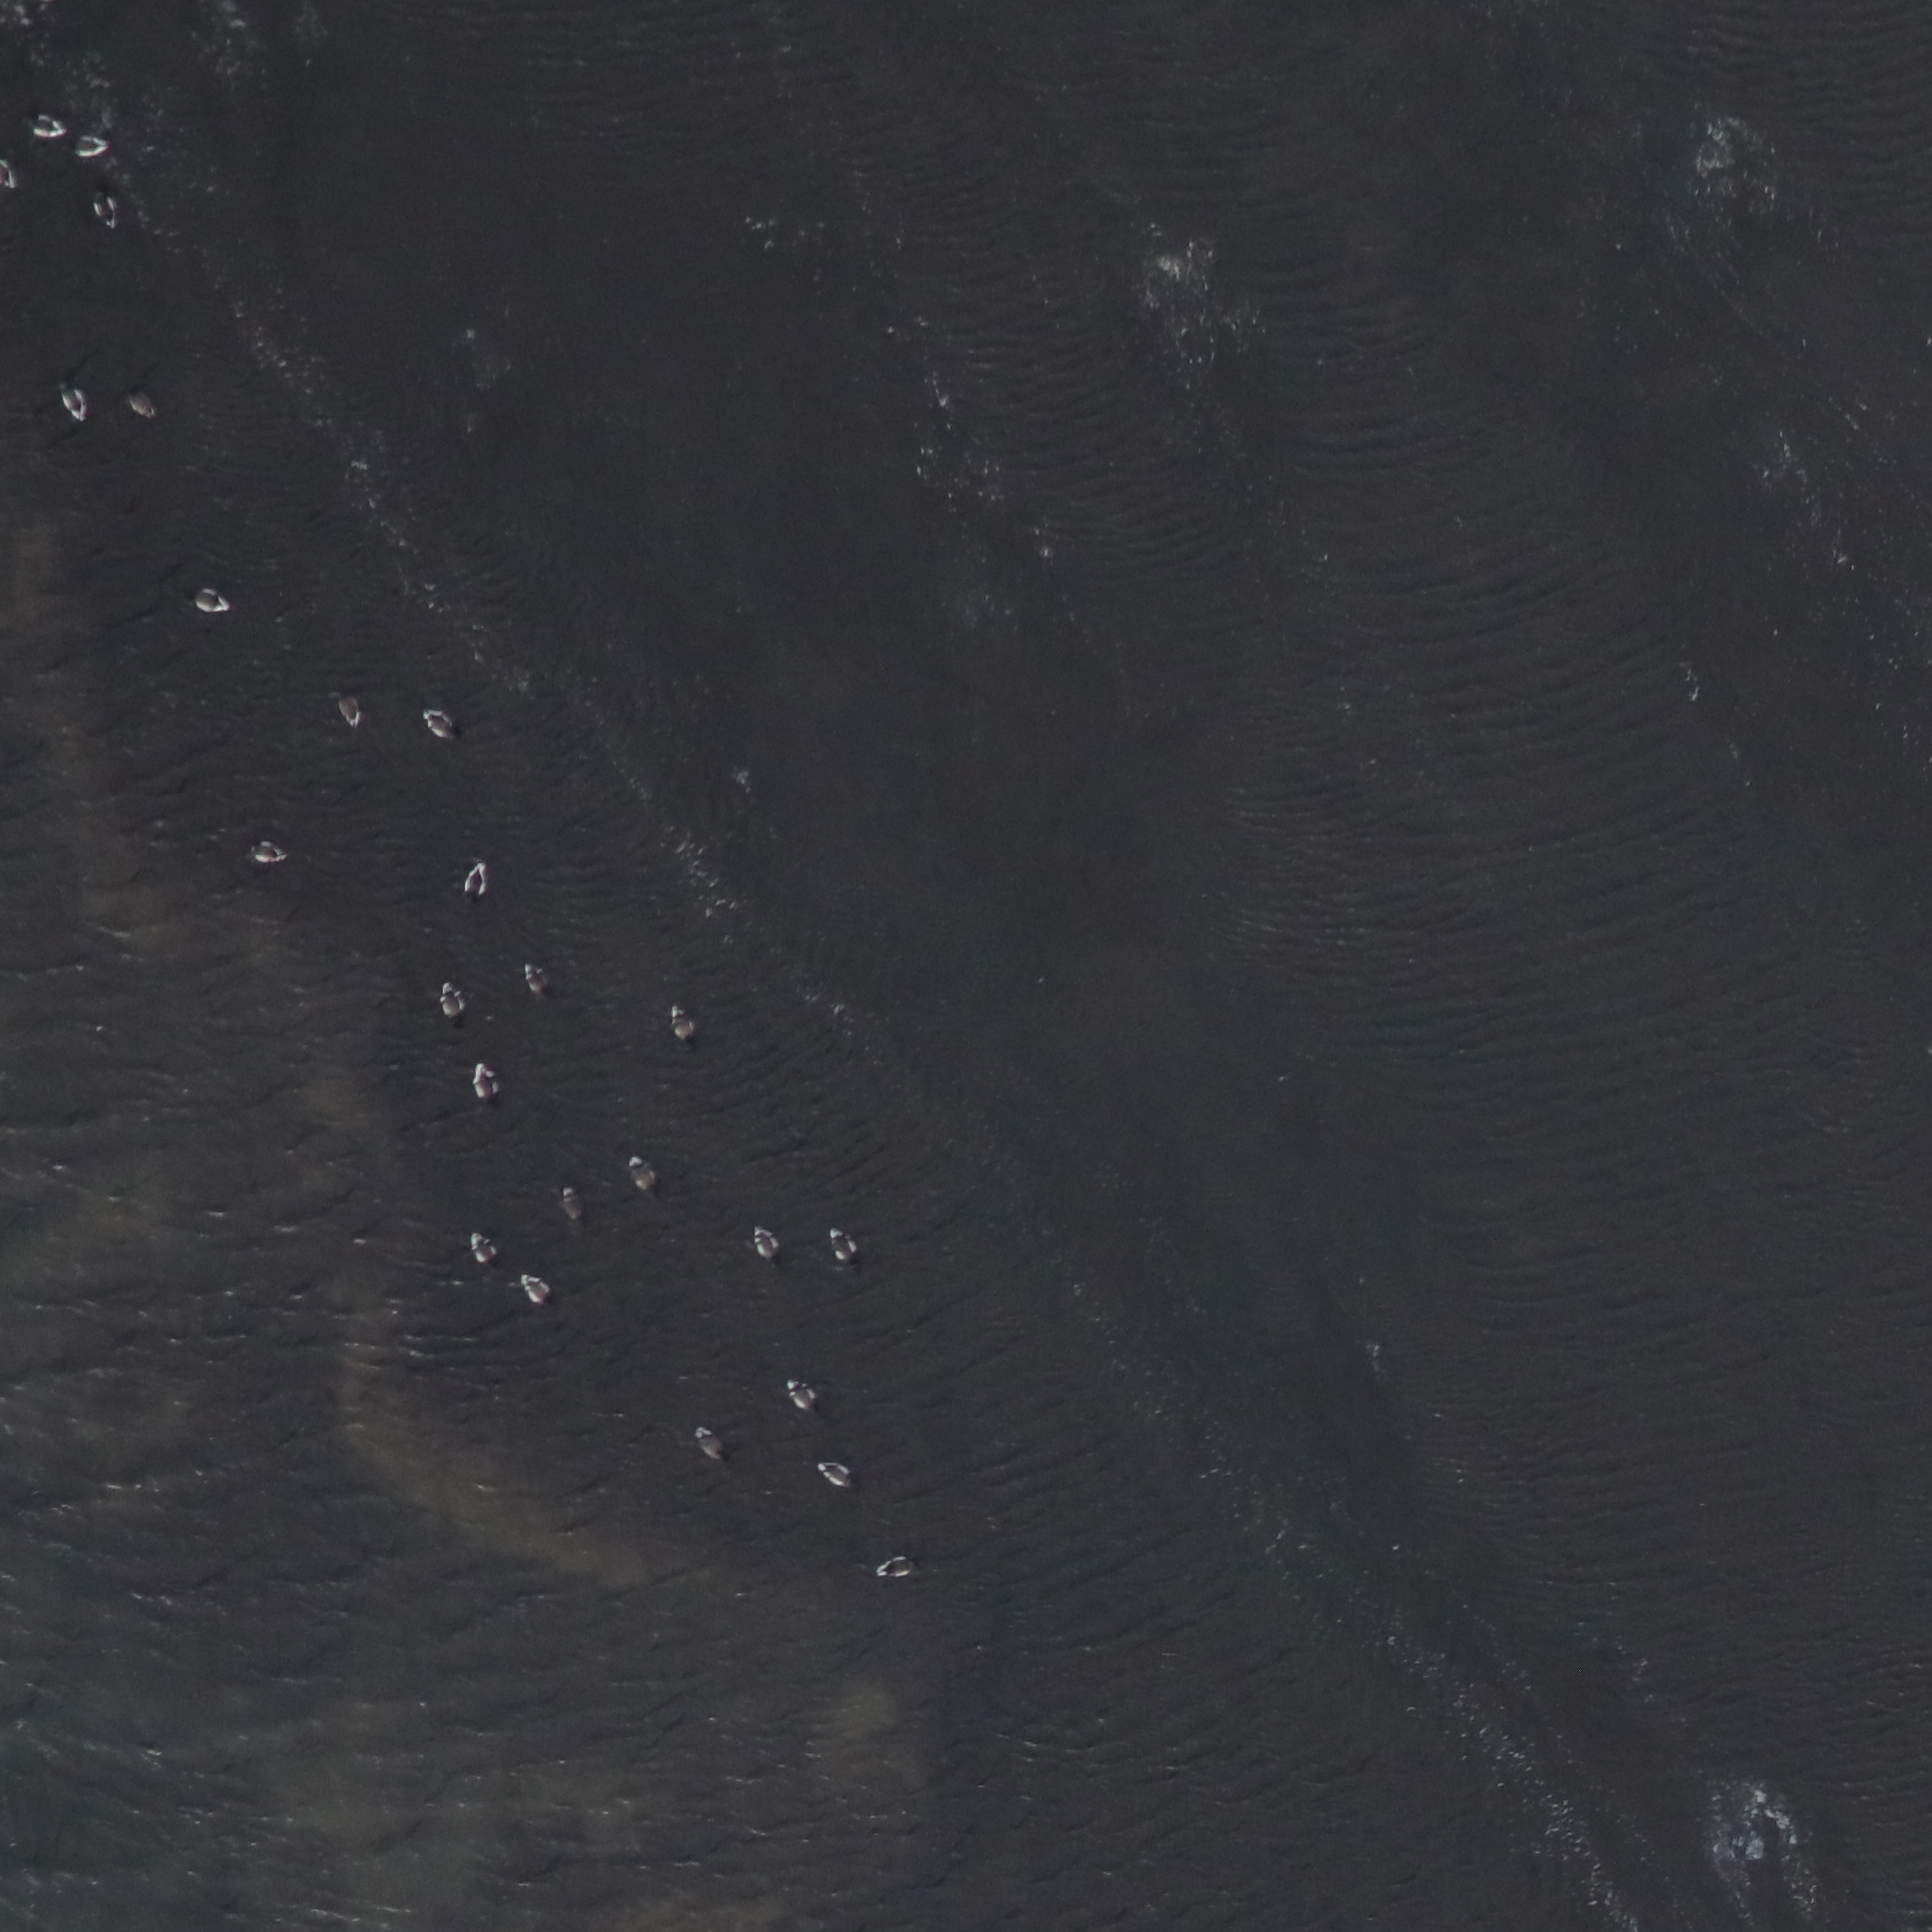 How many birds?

25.